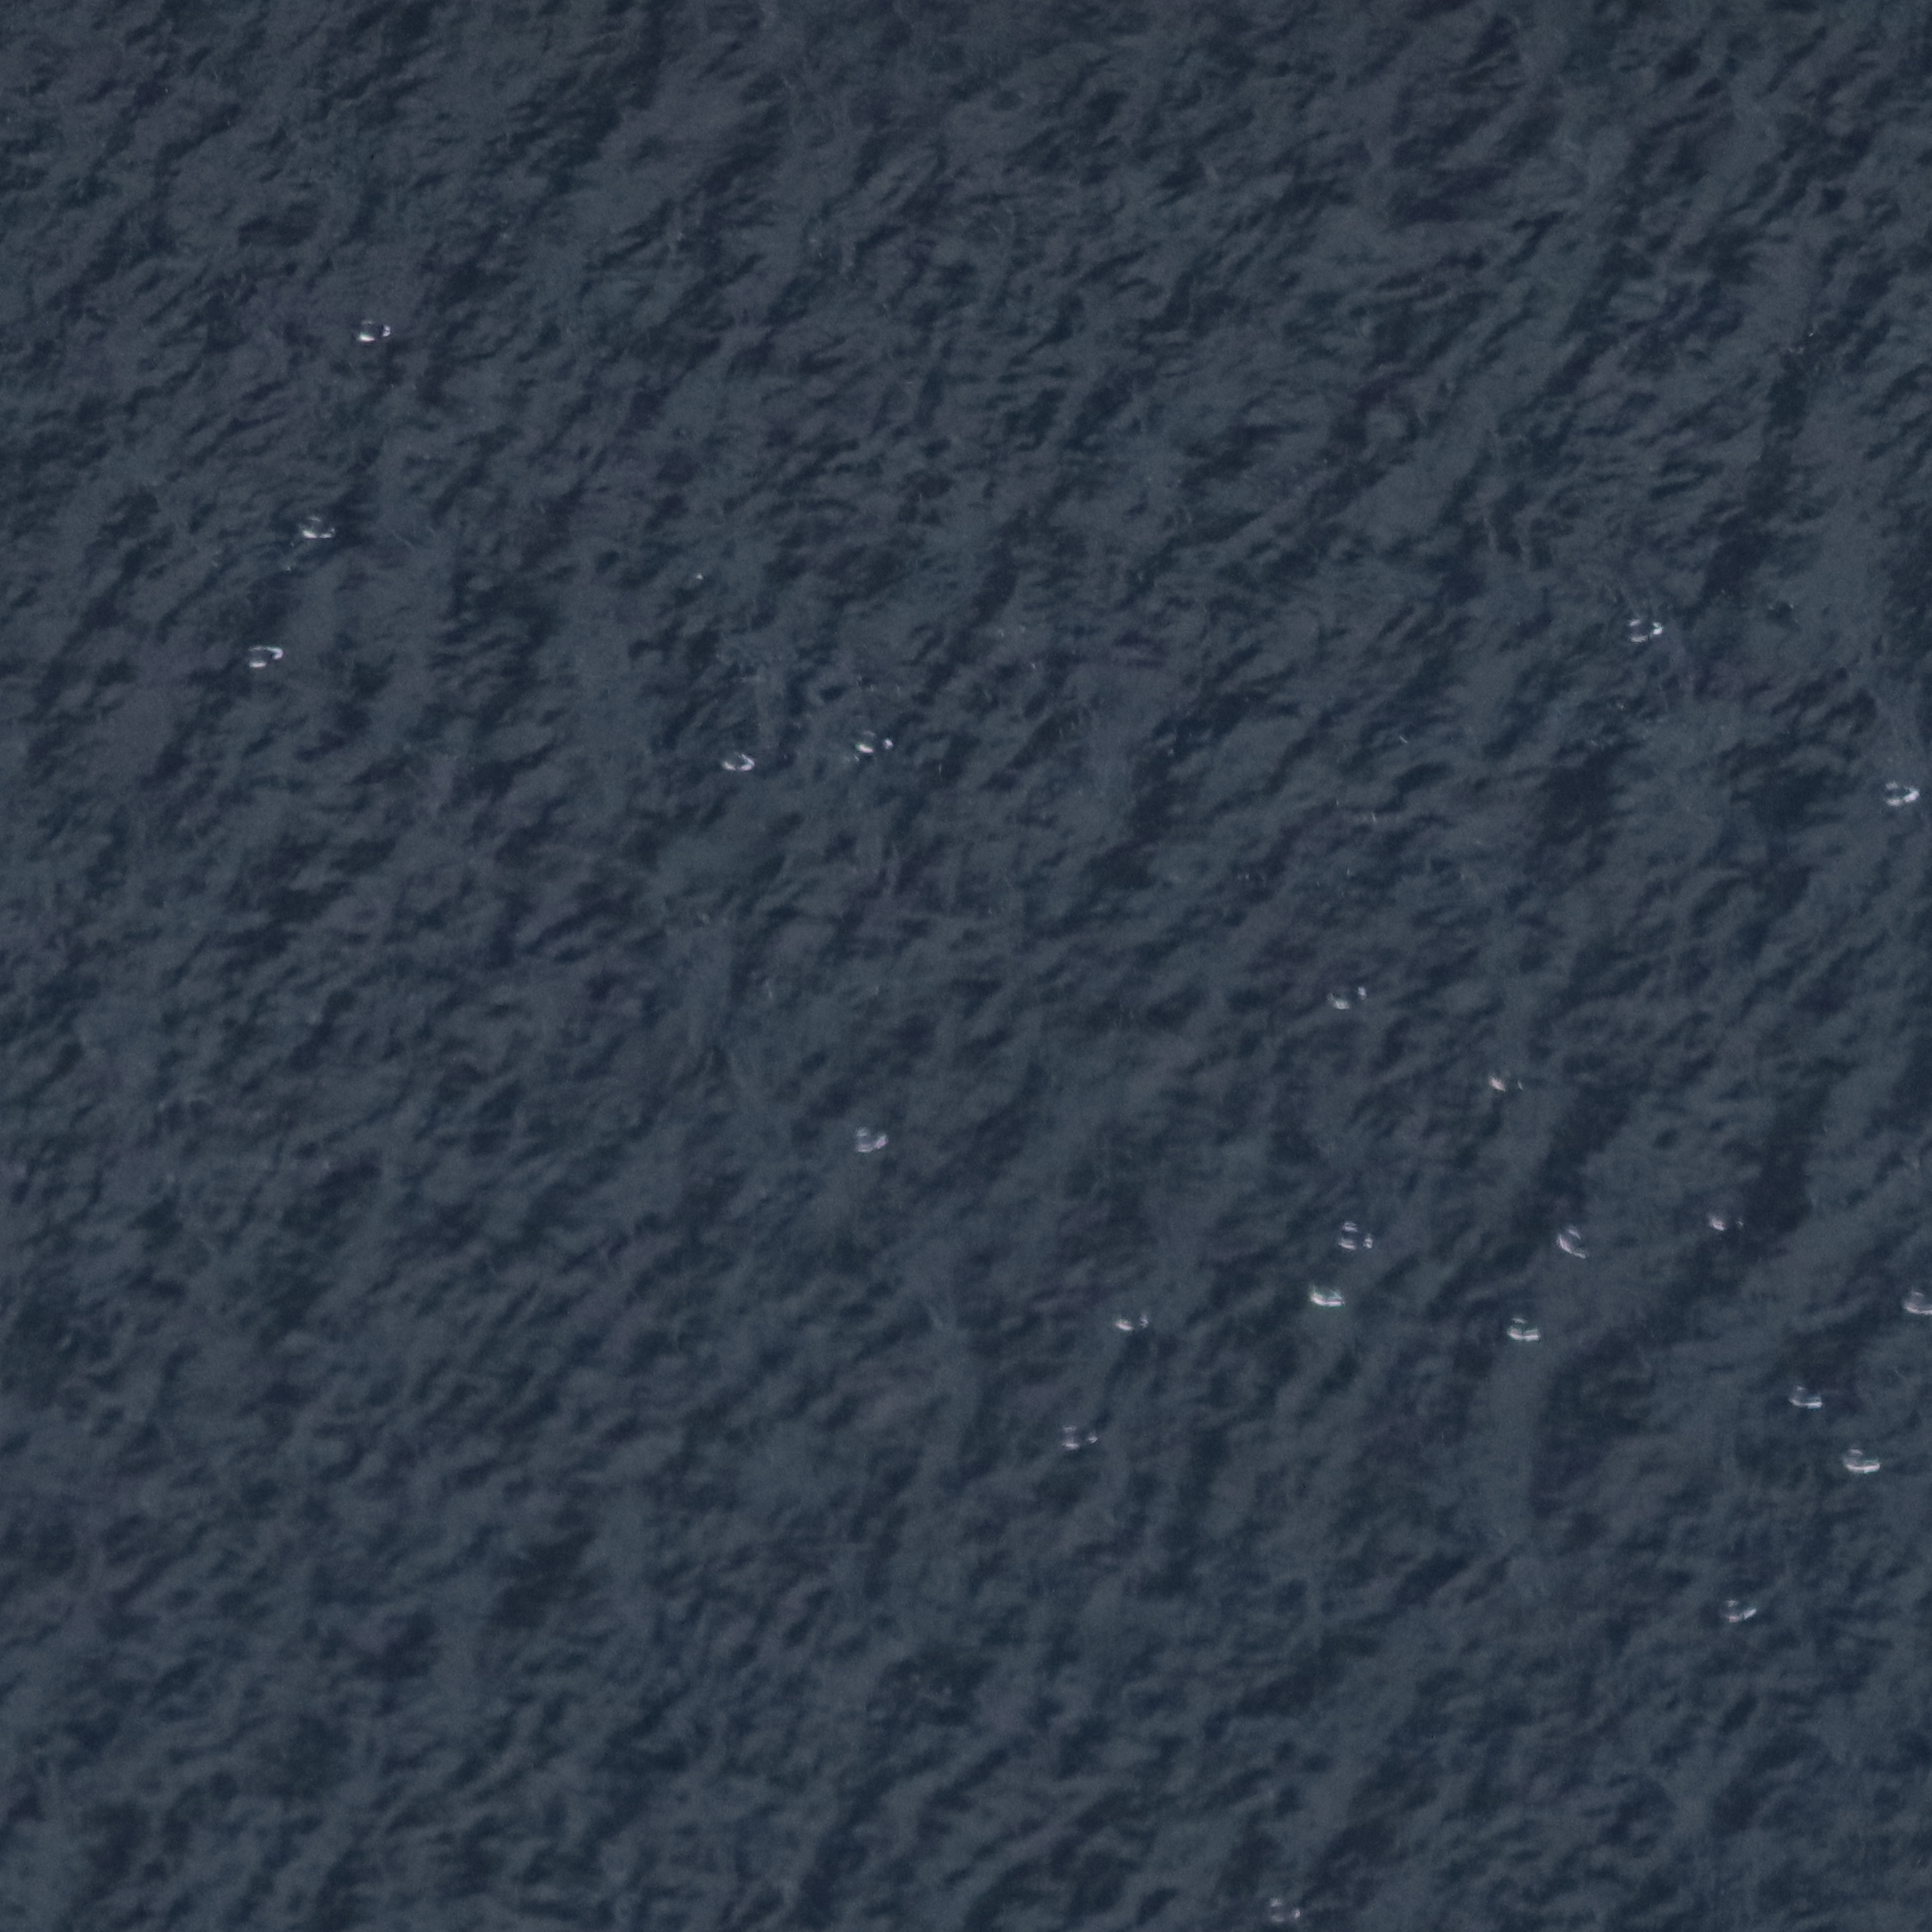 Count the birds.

22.